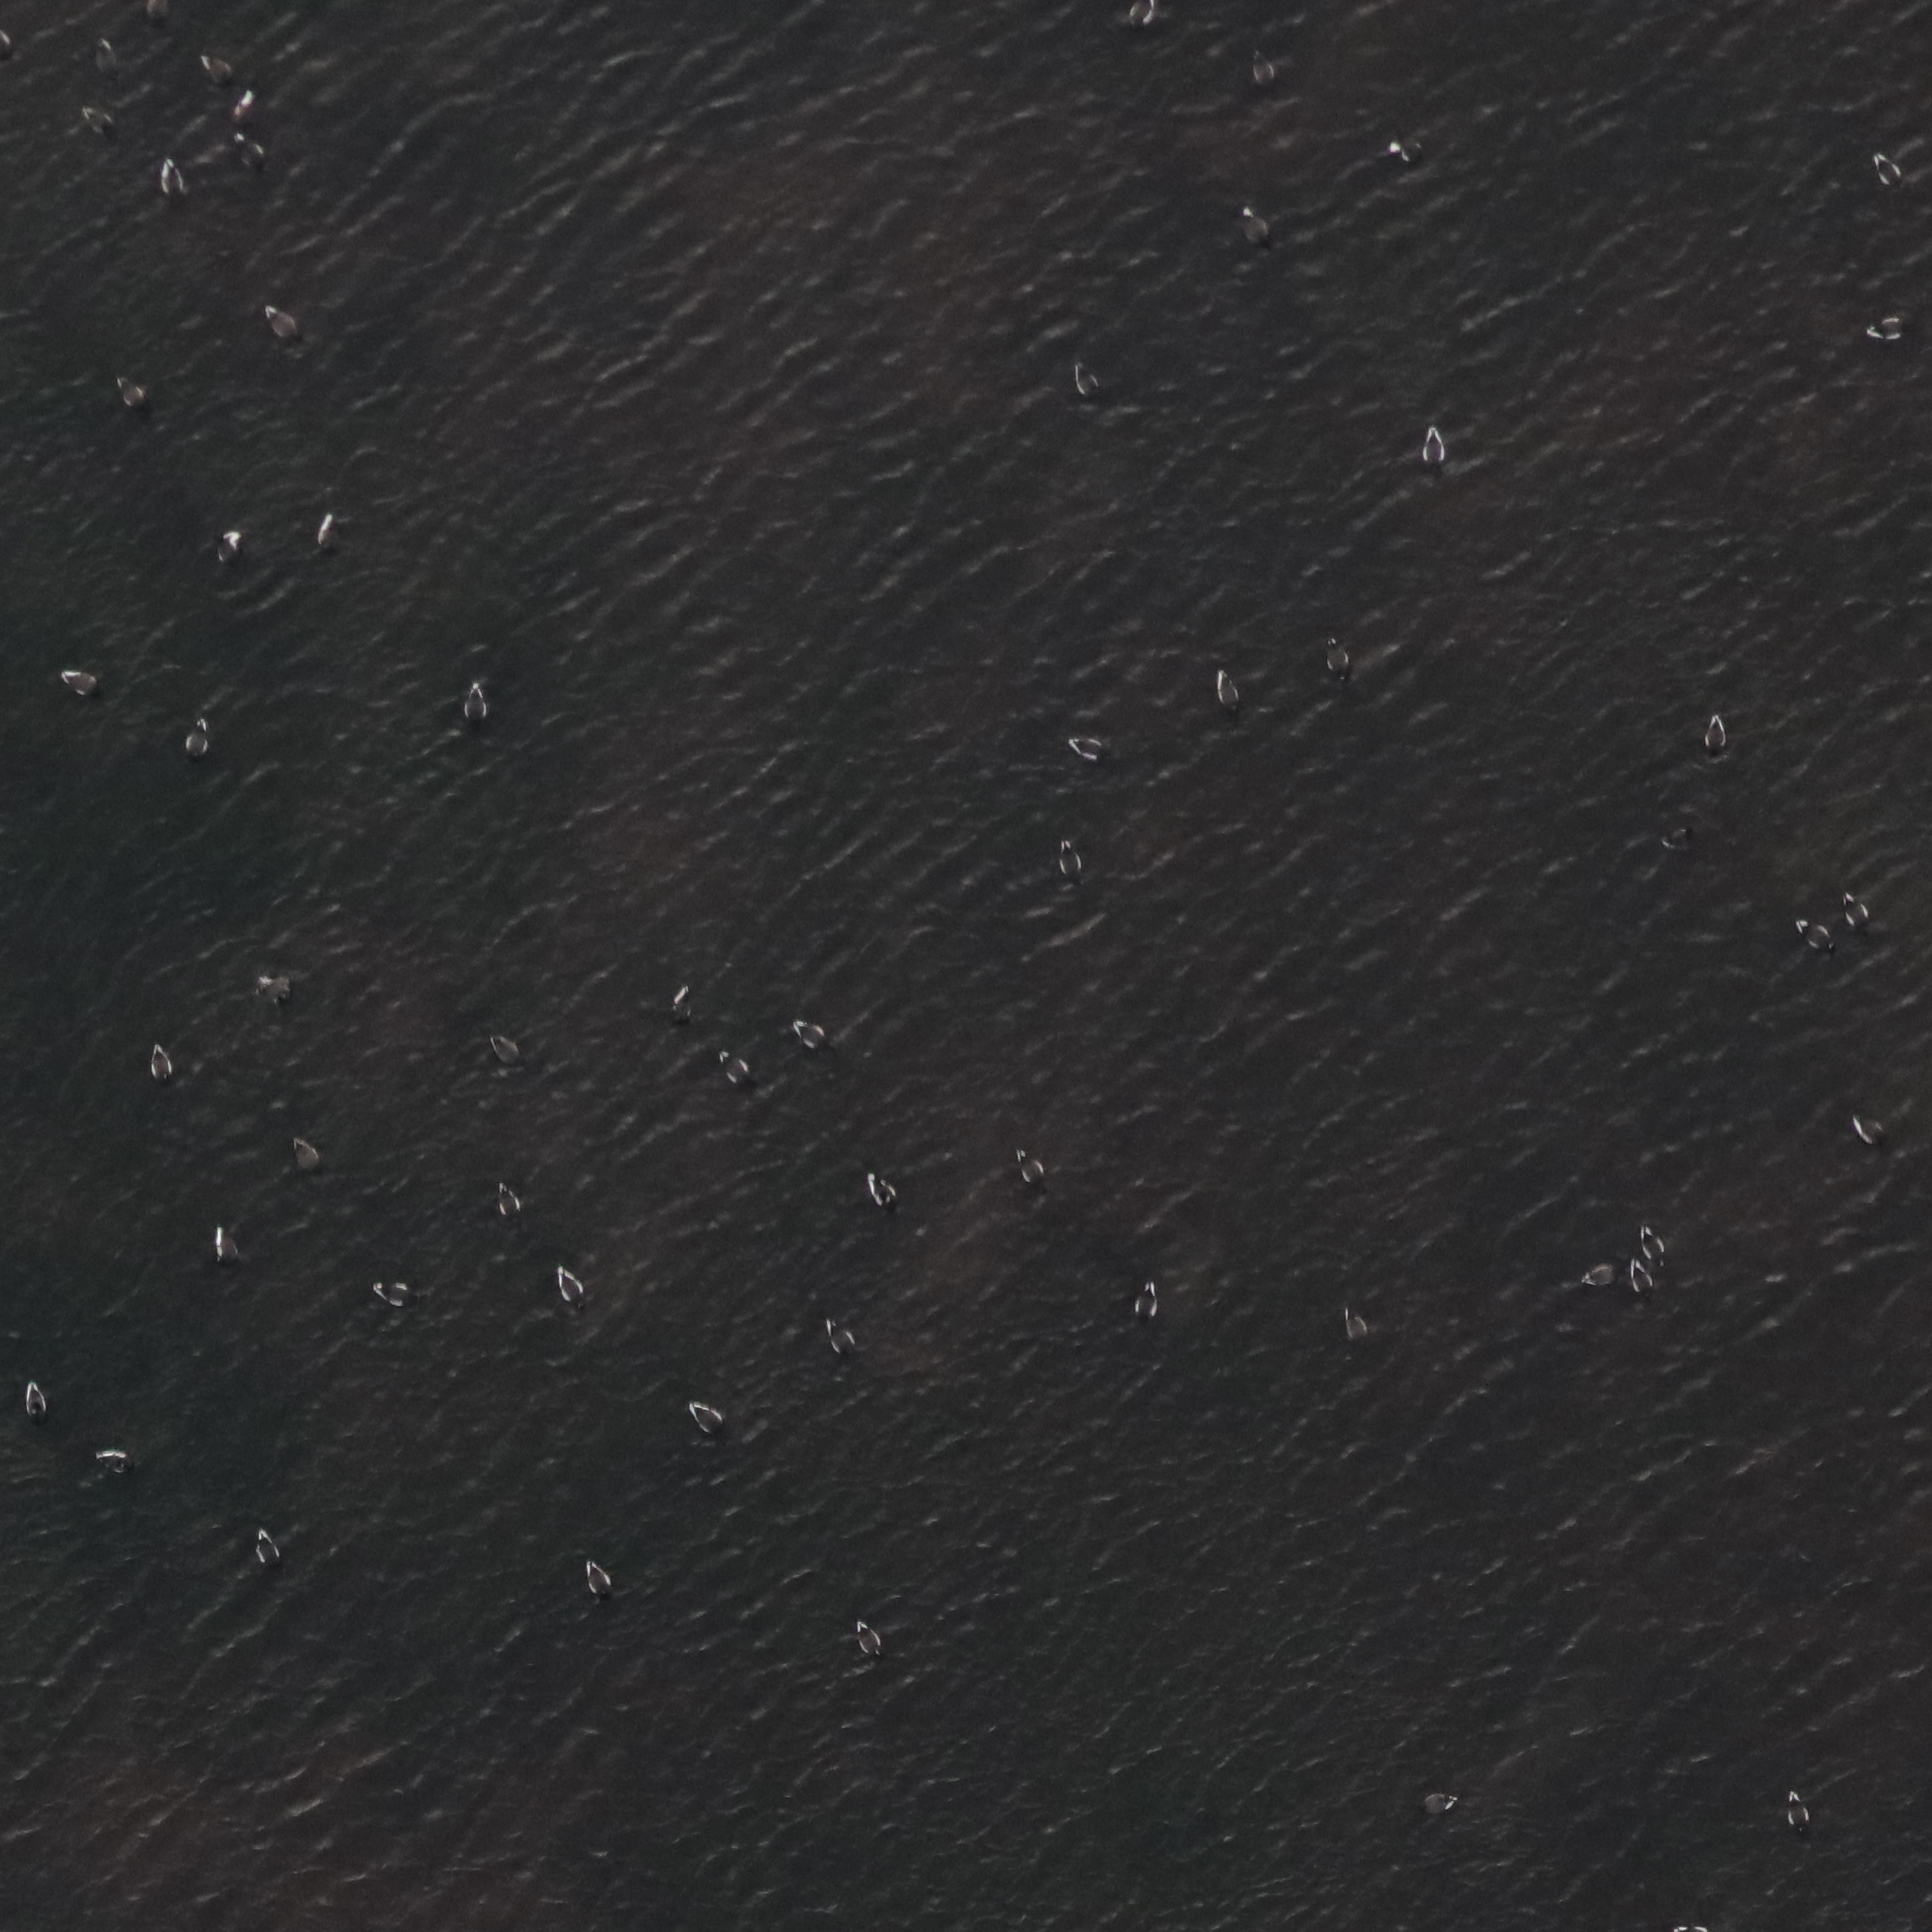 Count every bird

58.